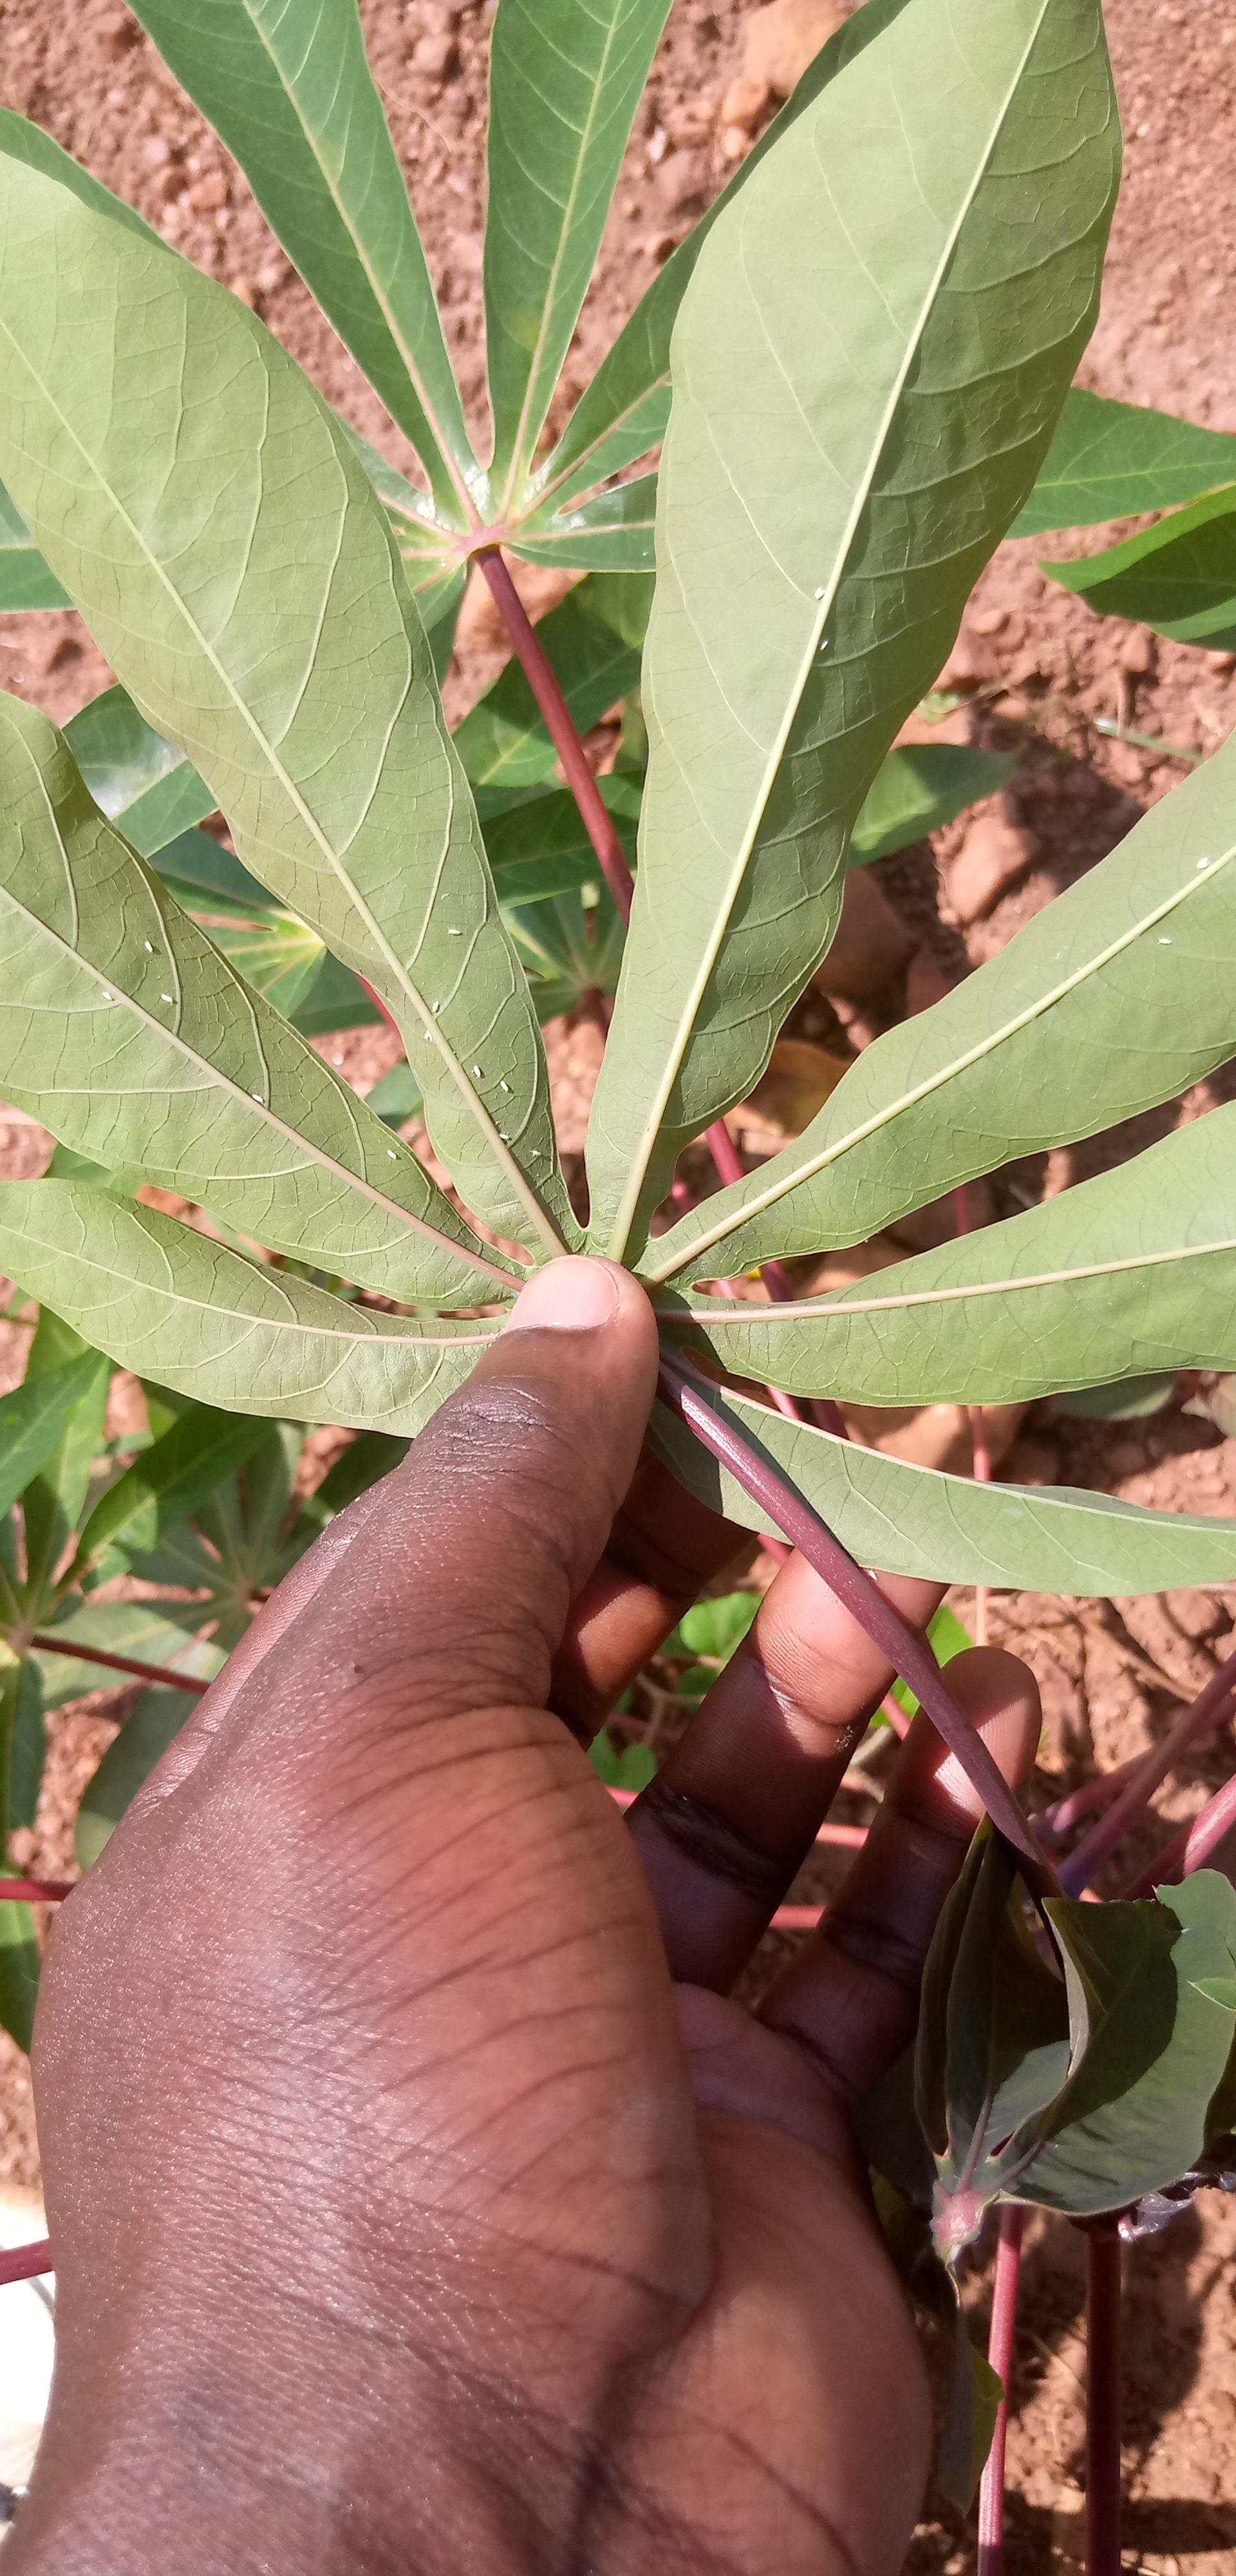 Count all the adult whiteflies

17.